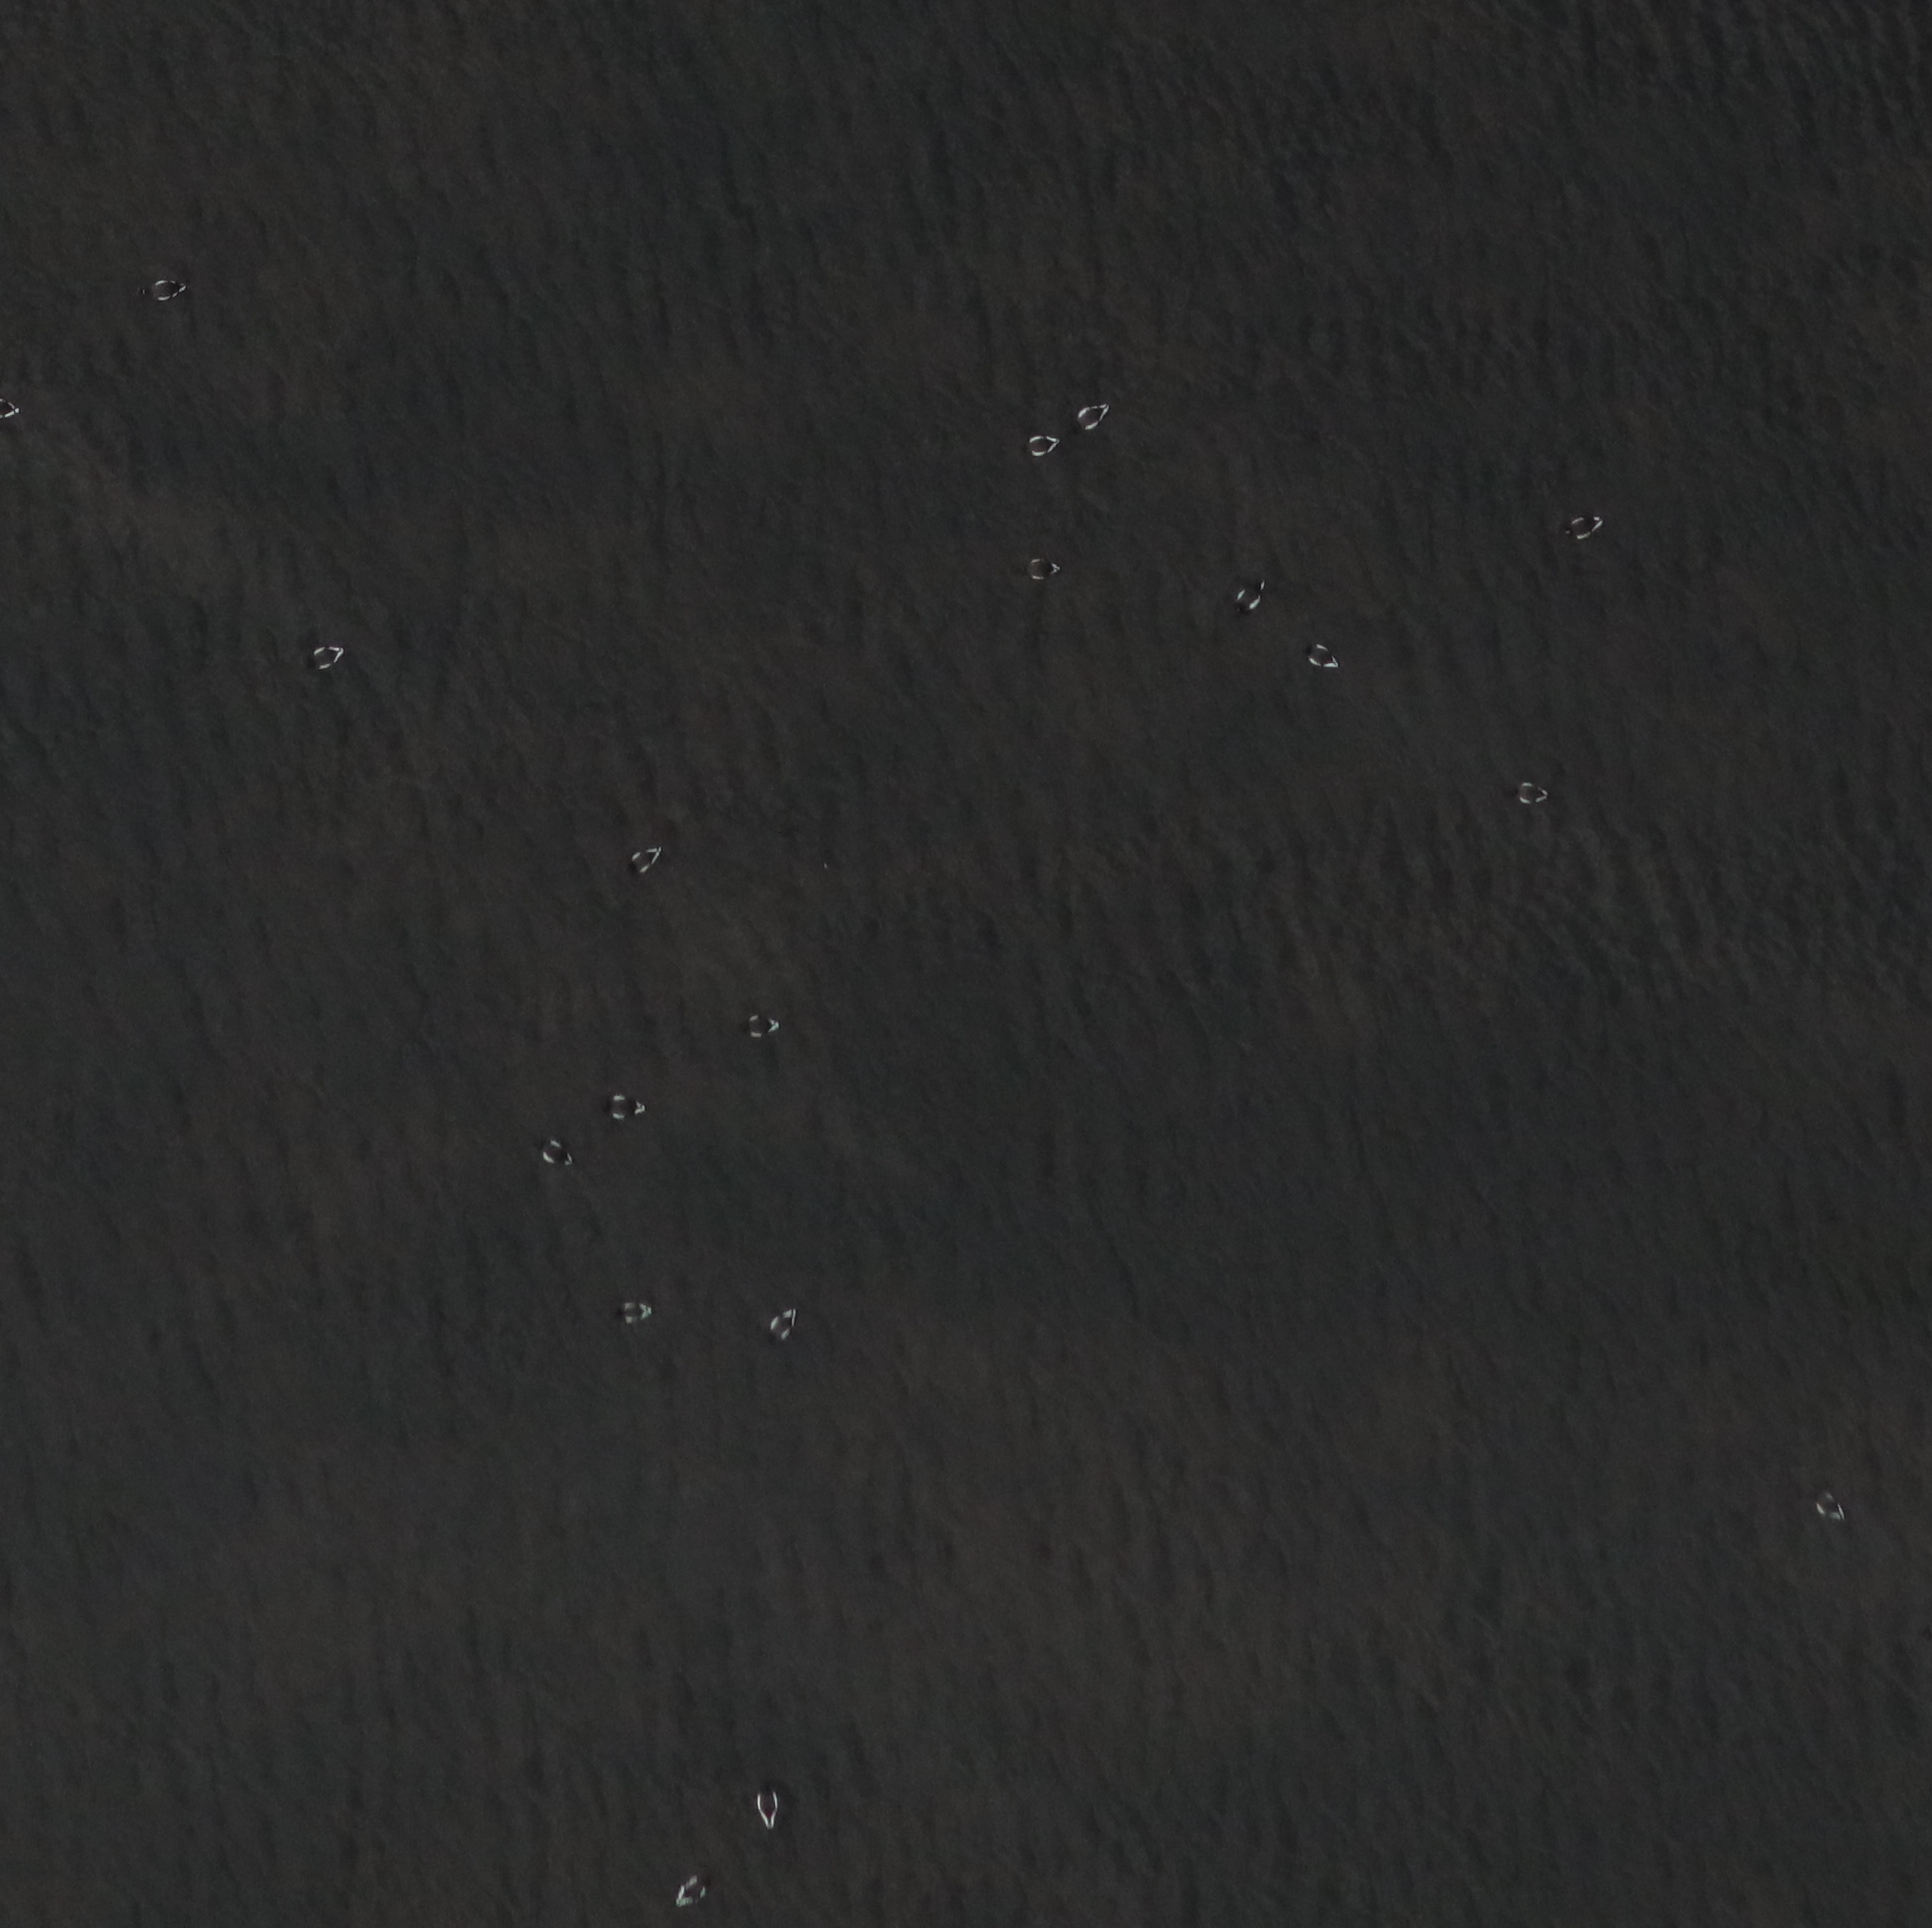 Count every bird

18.